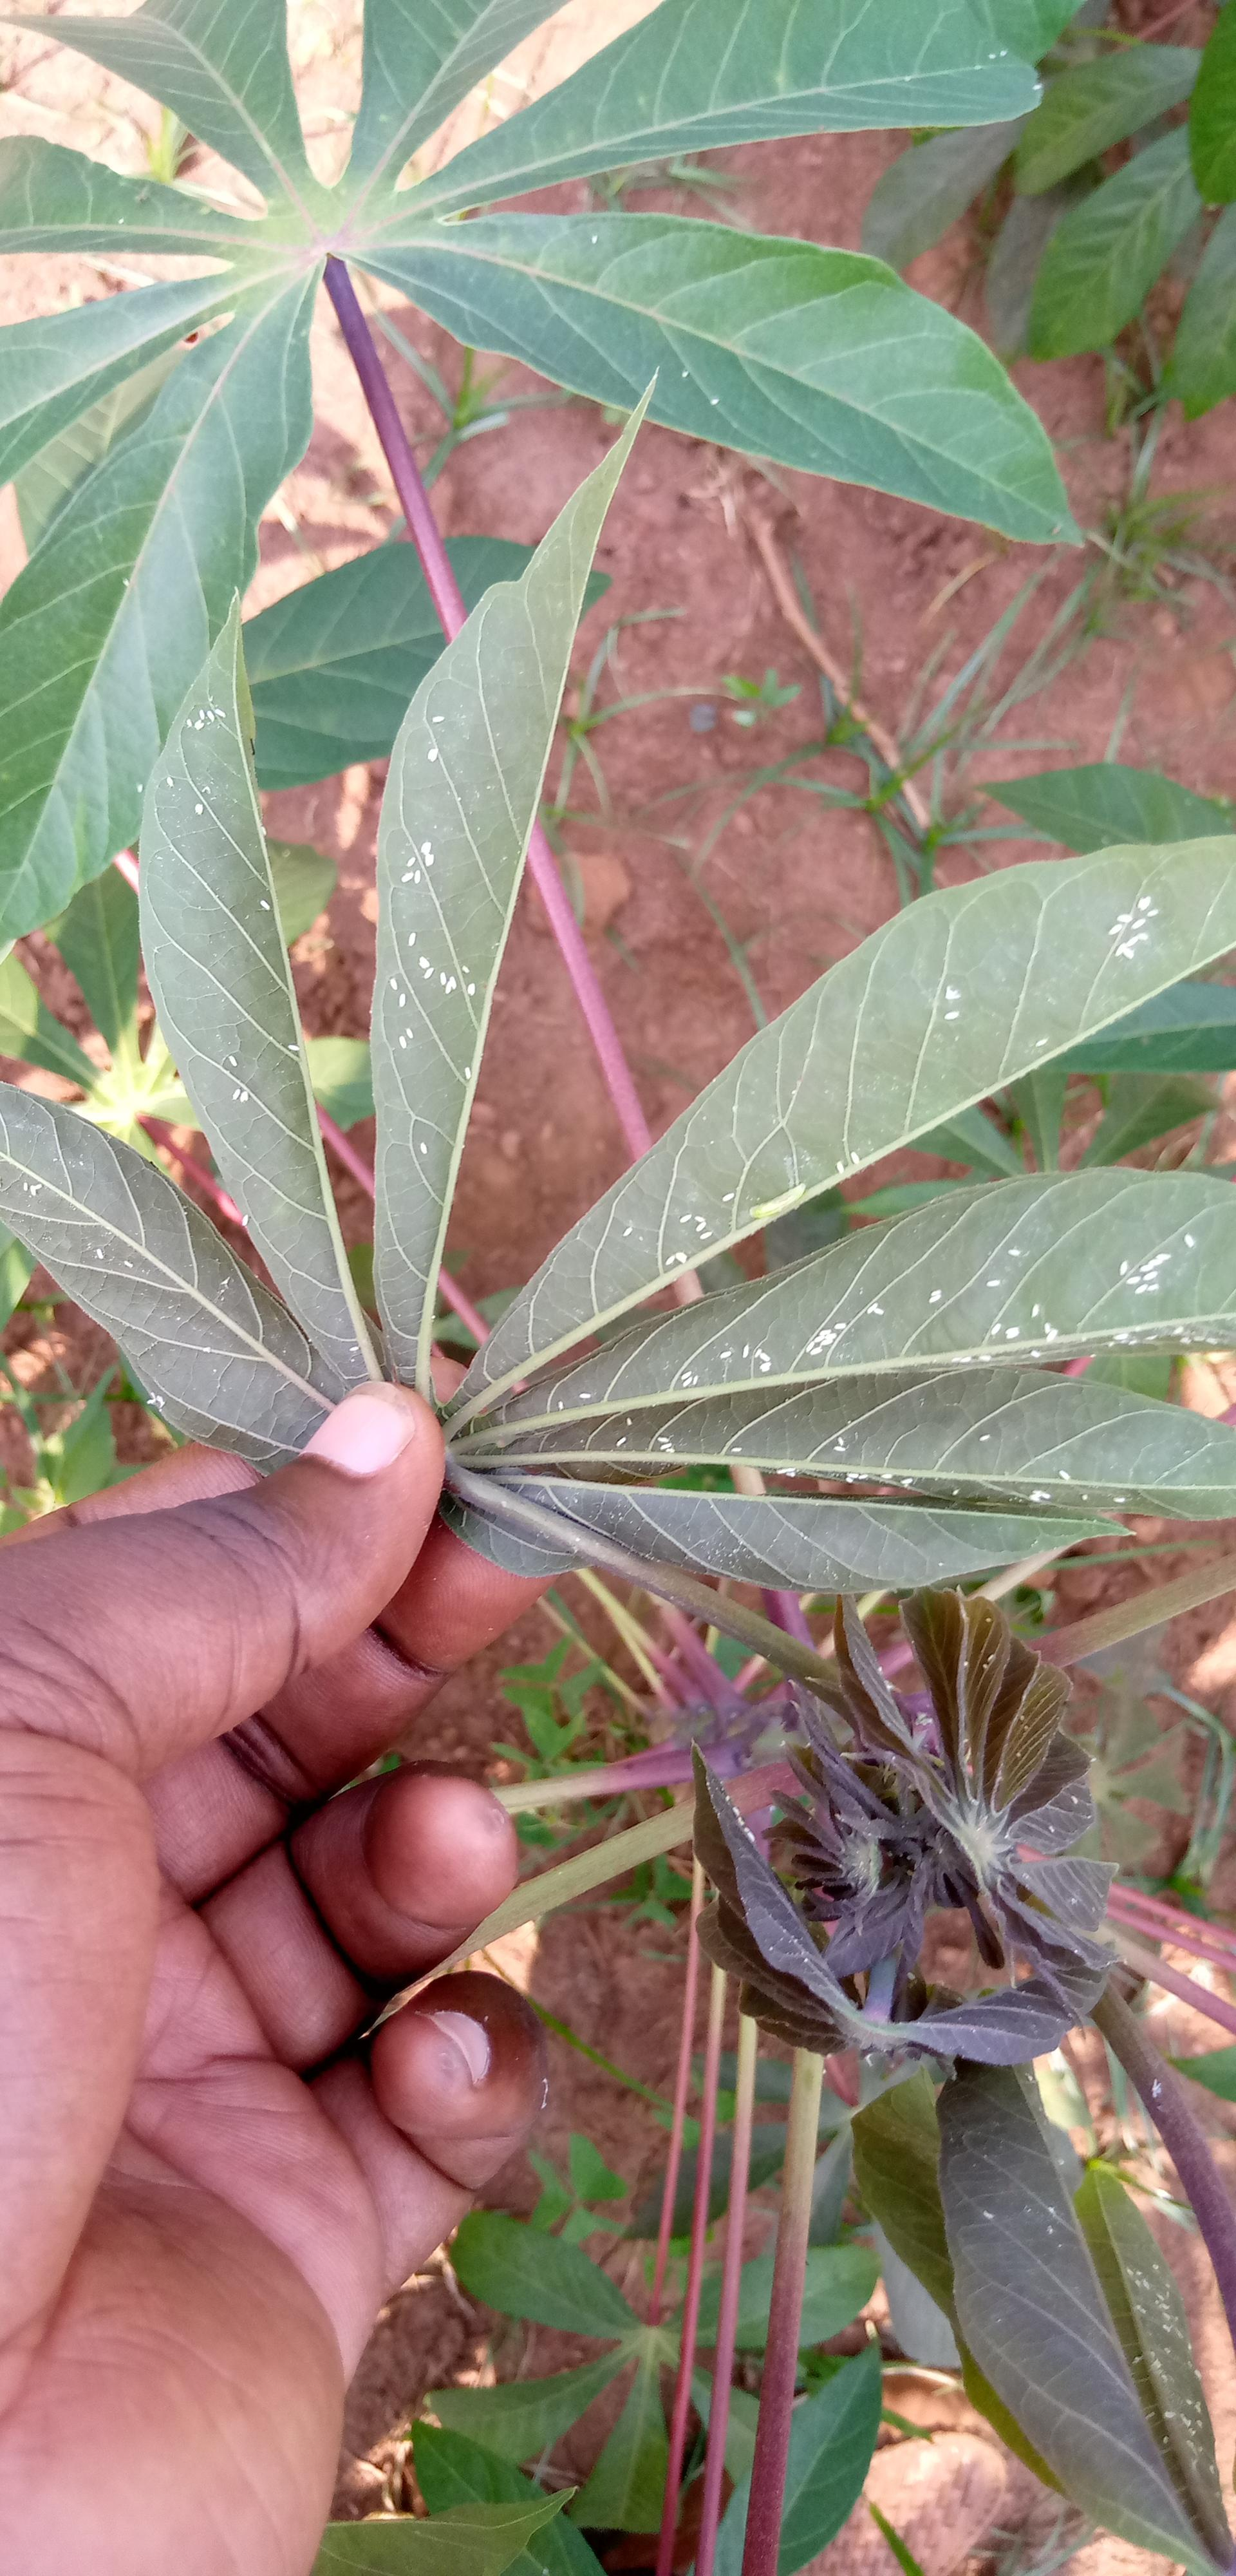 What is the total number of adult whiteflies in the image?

134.